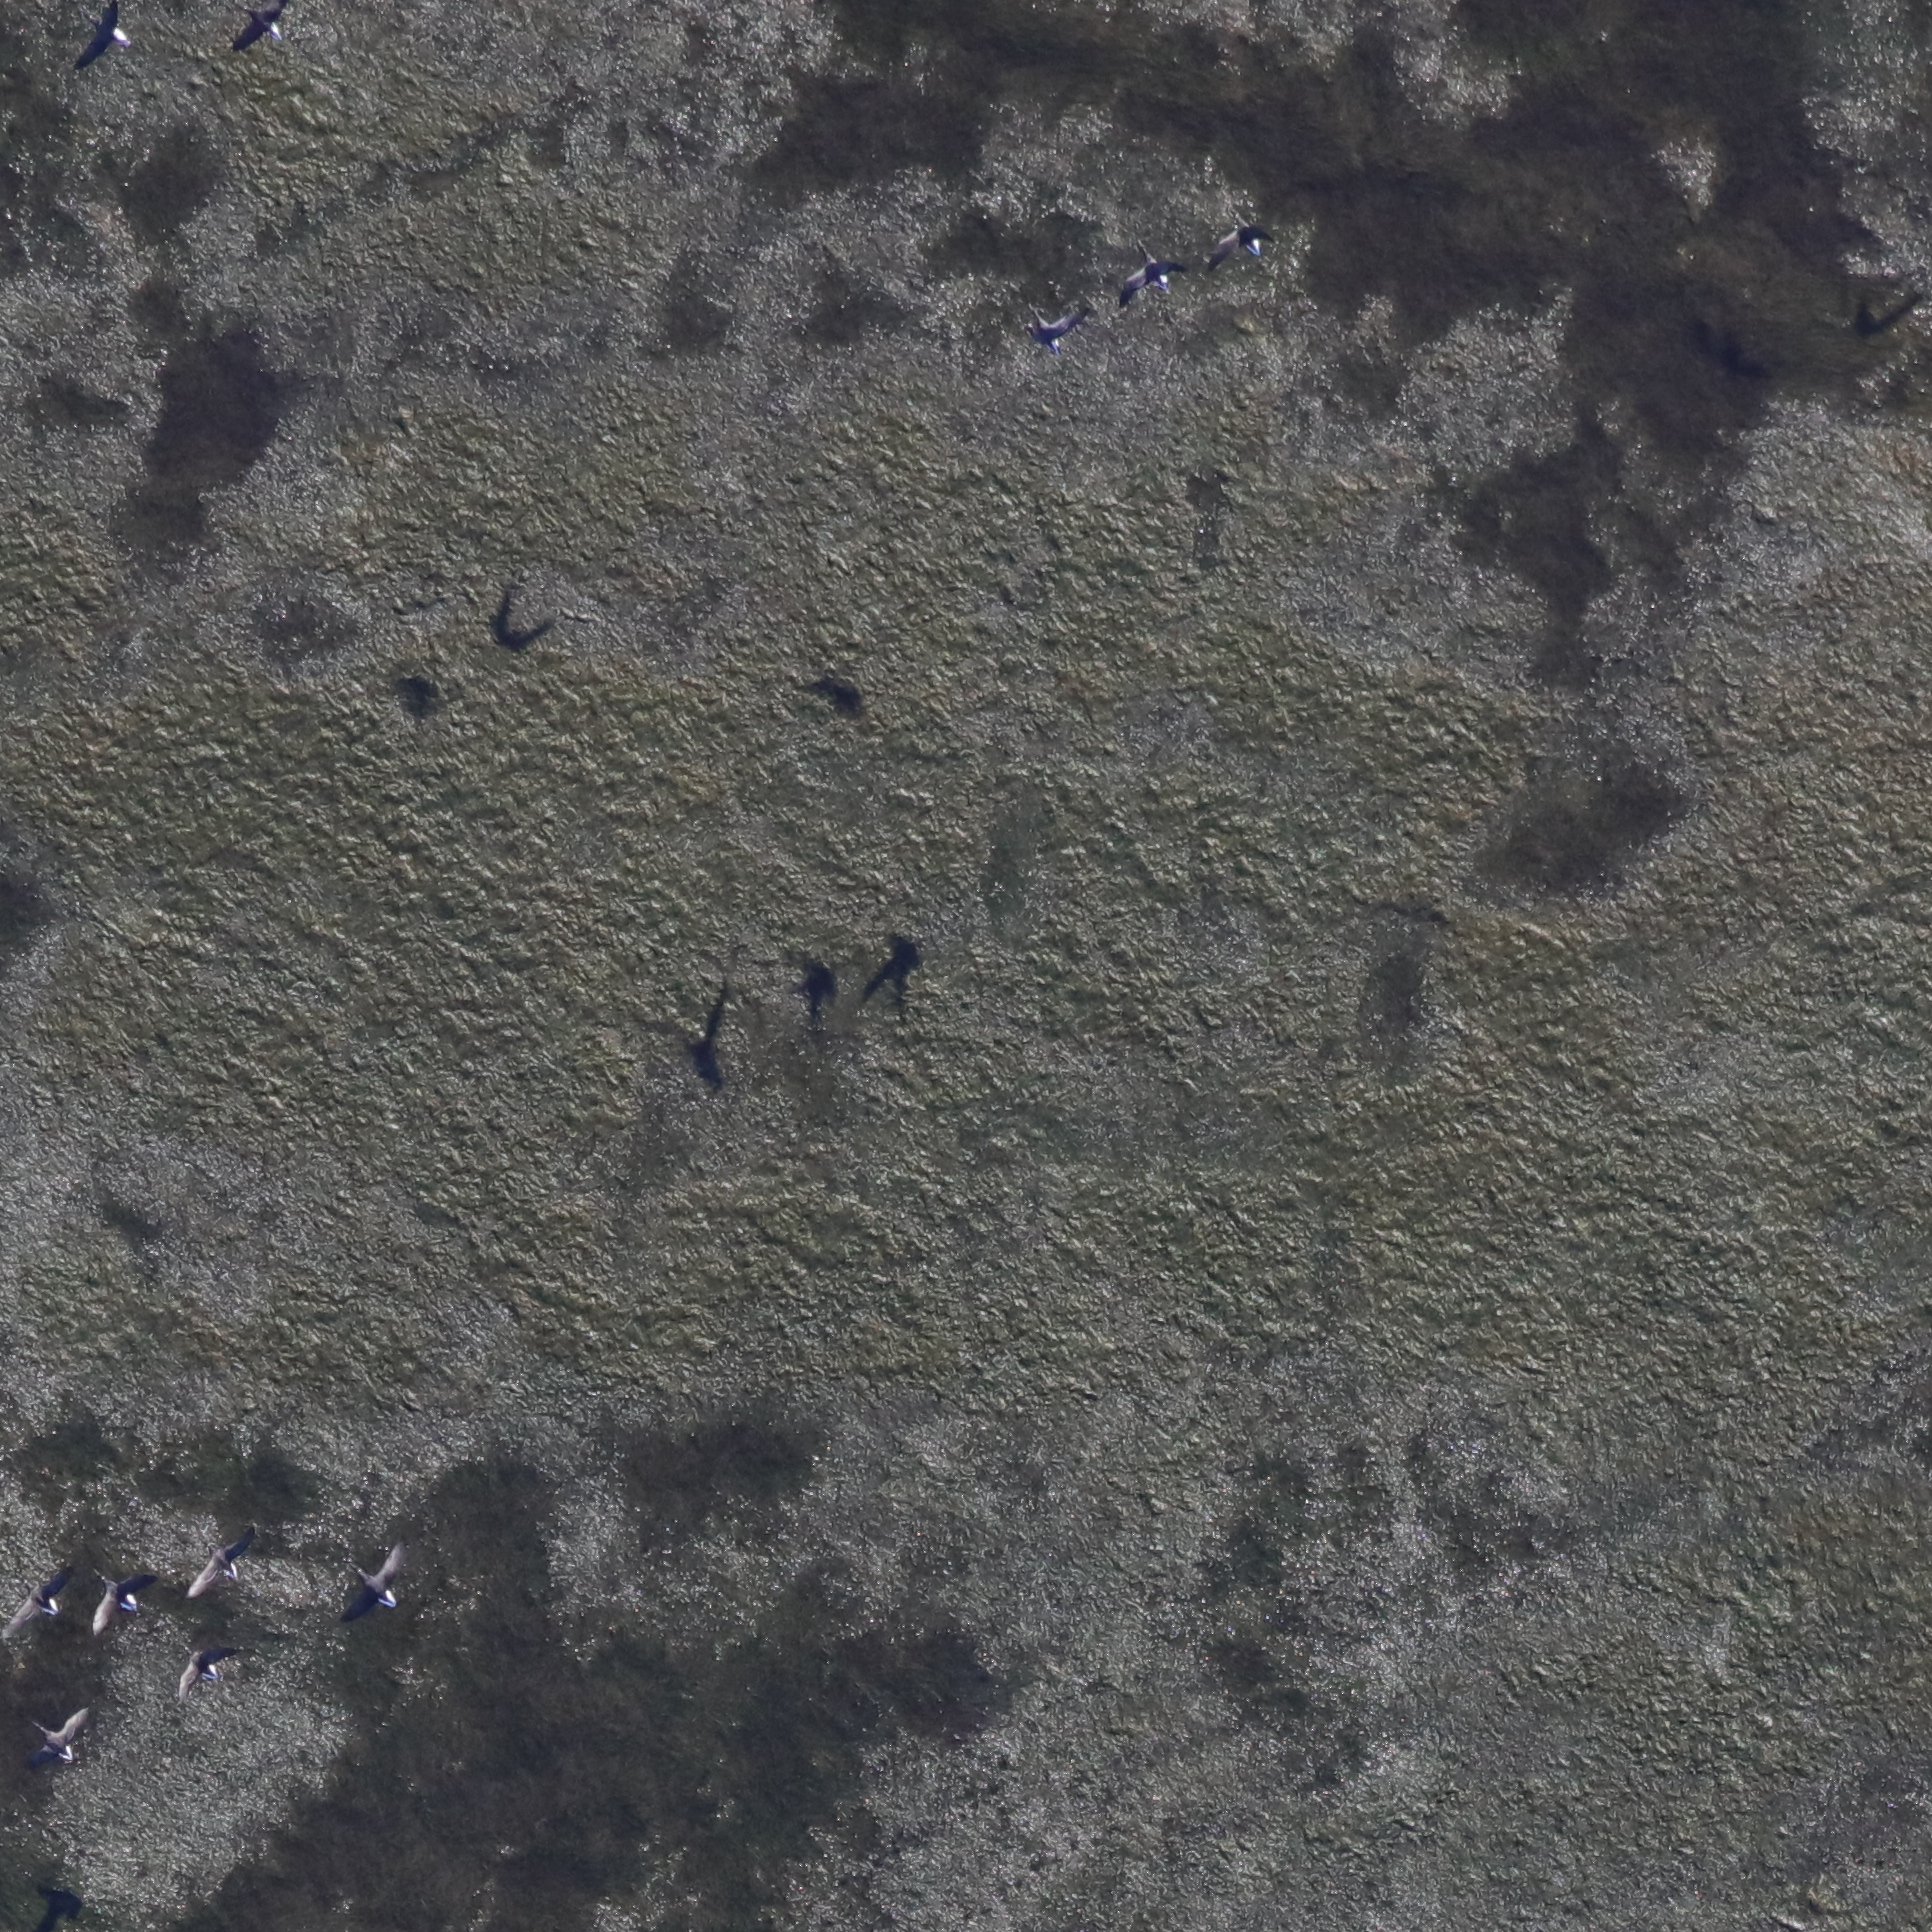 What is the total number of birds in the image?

11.